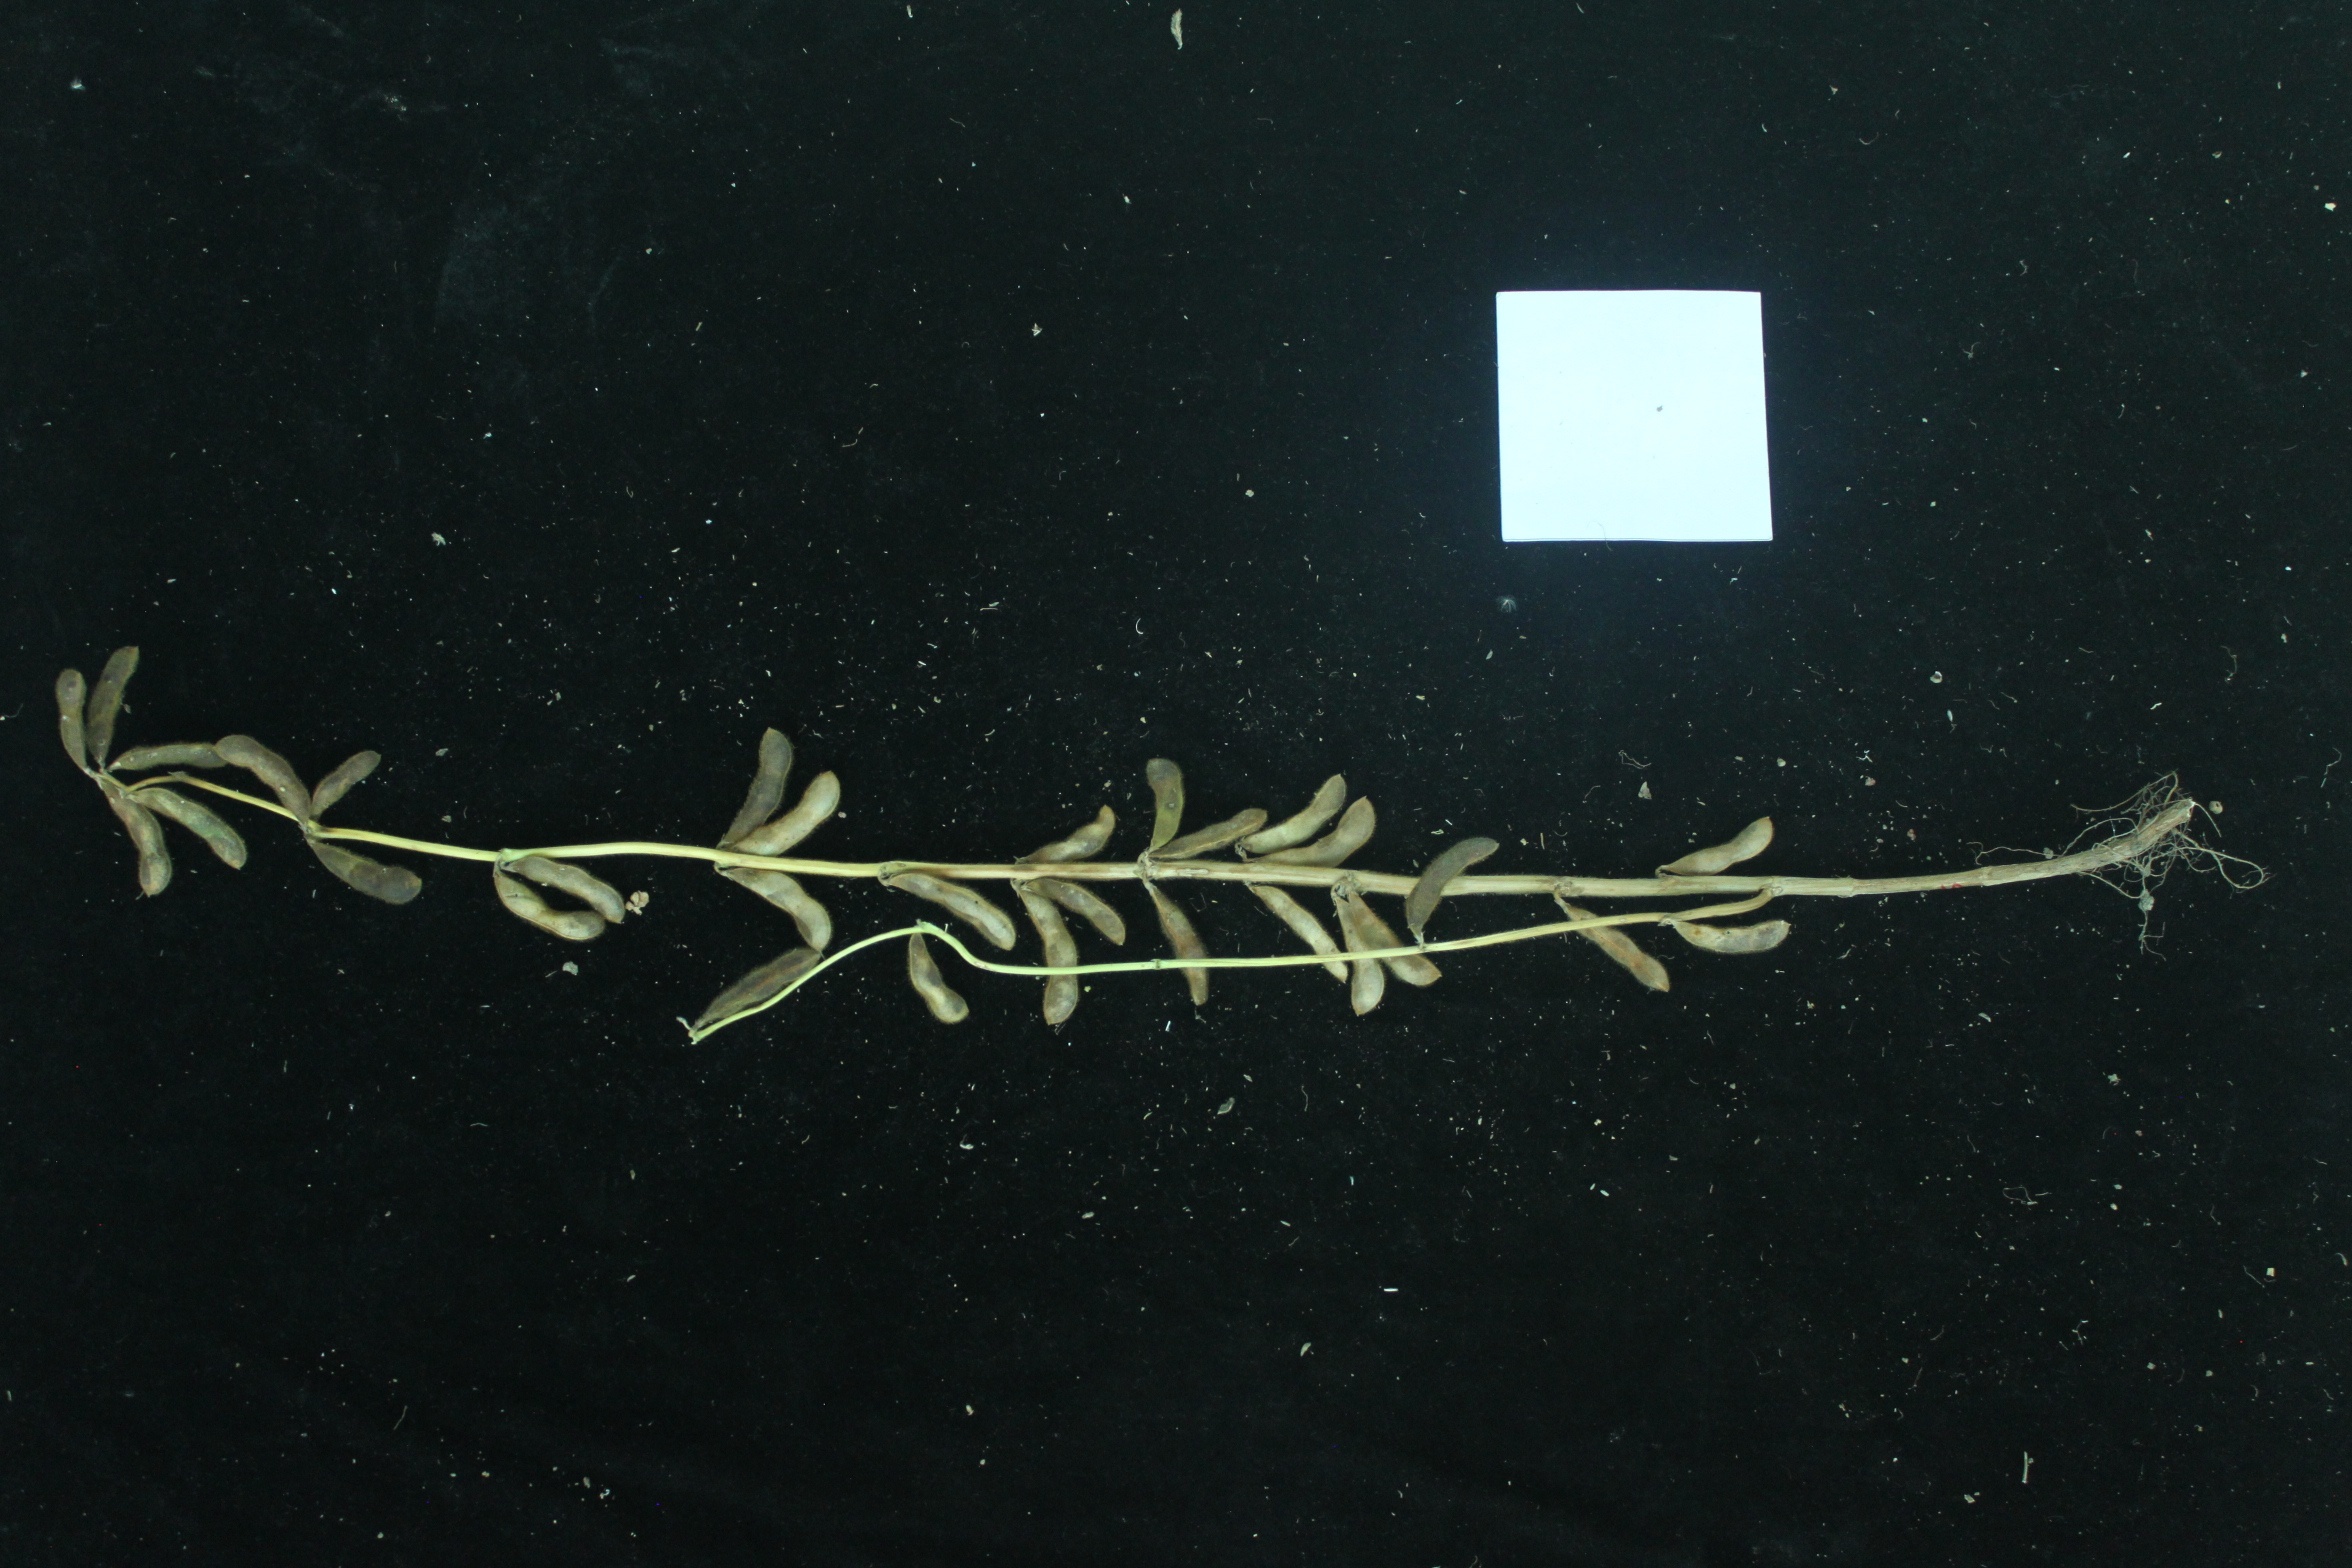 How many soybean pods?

31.